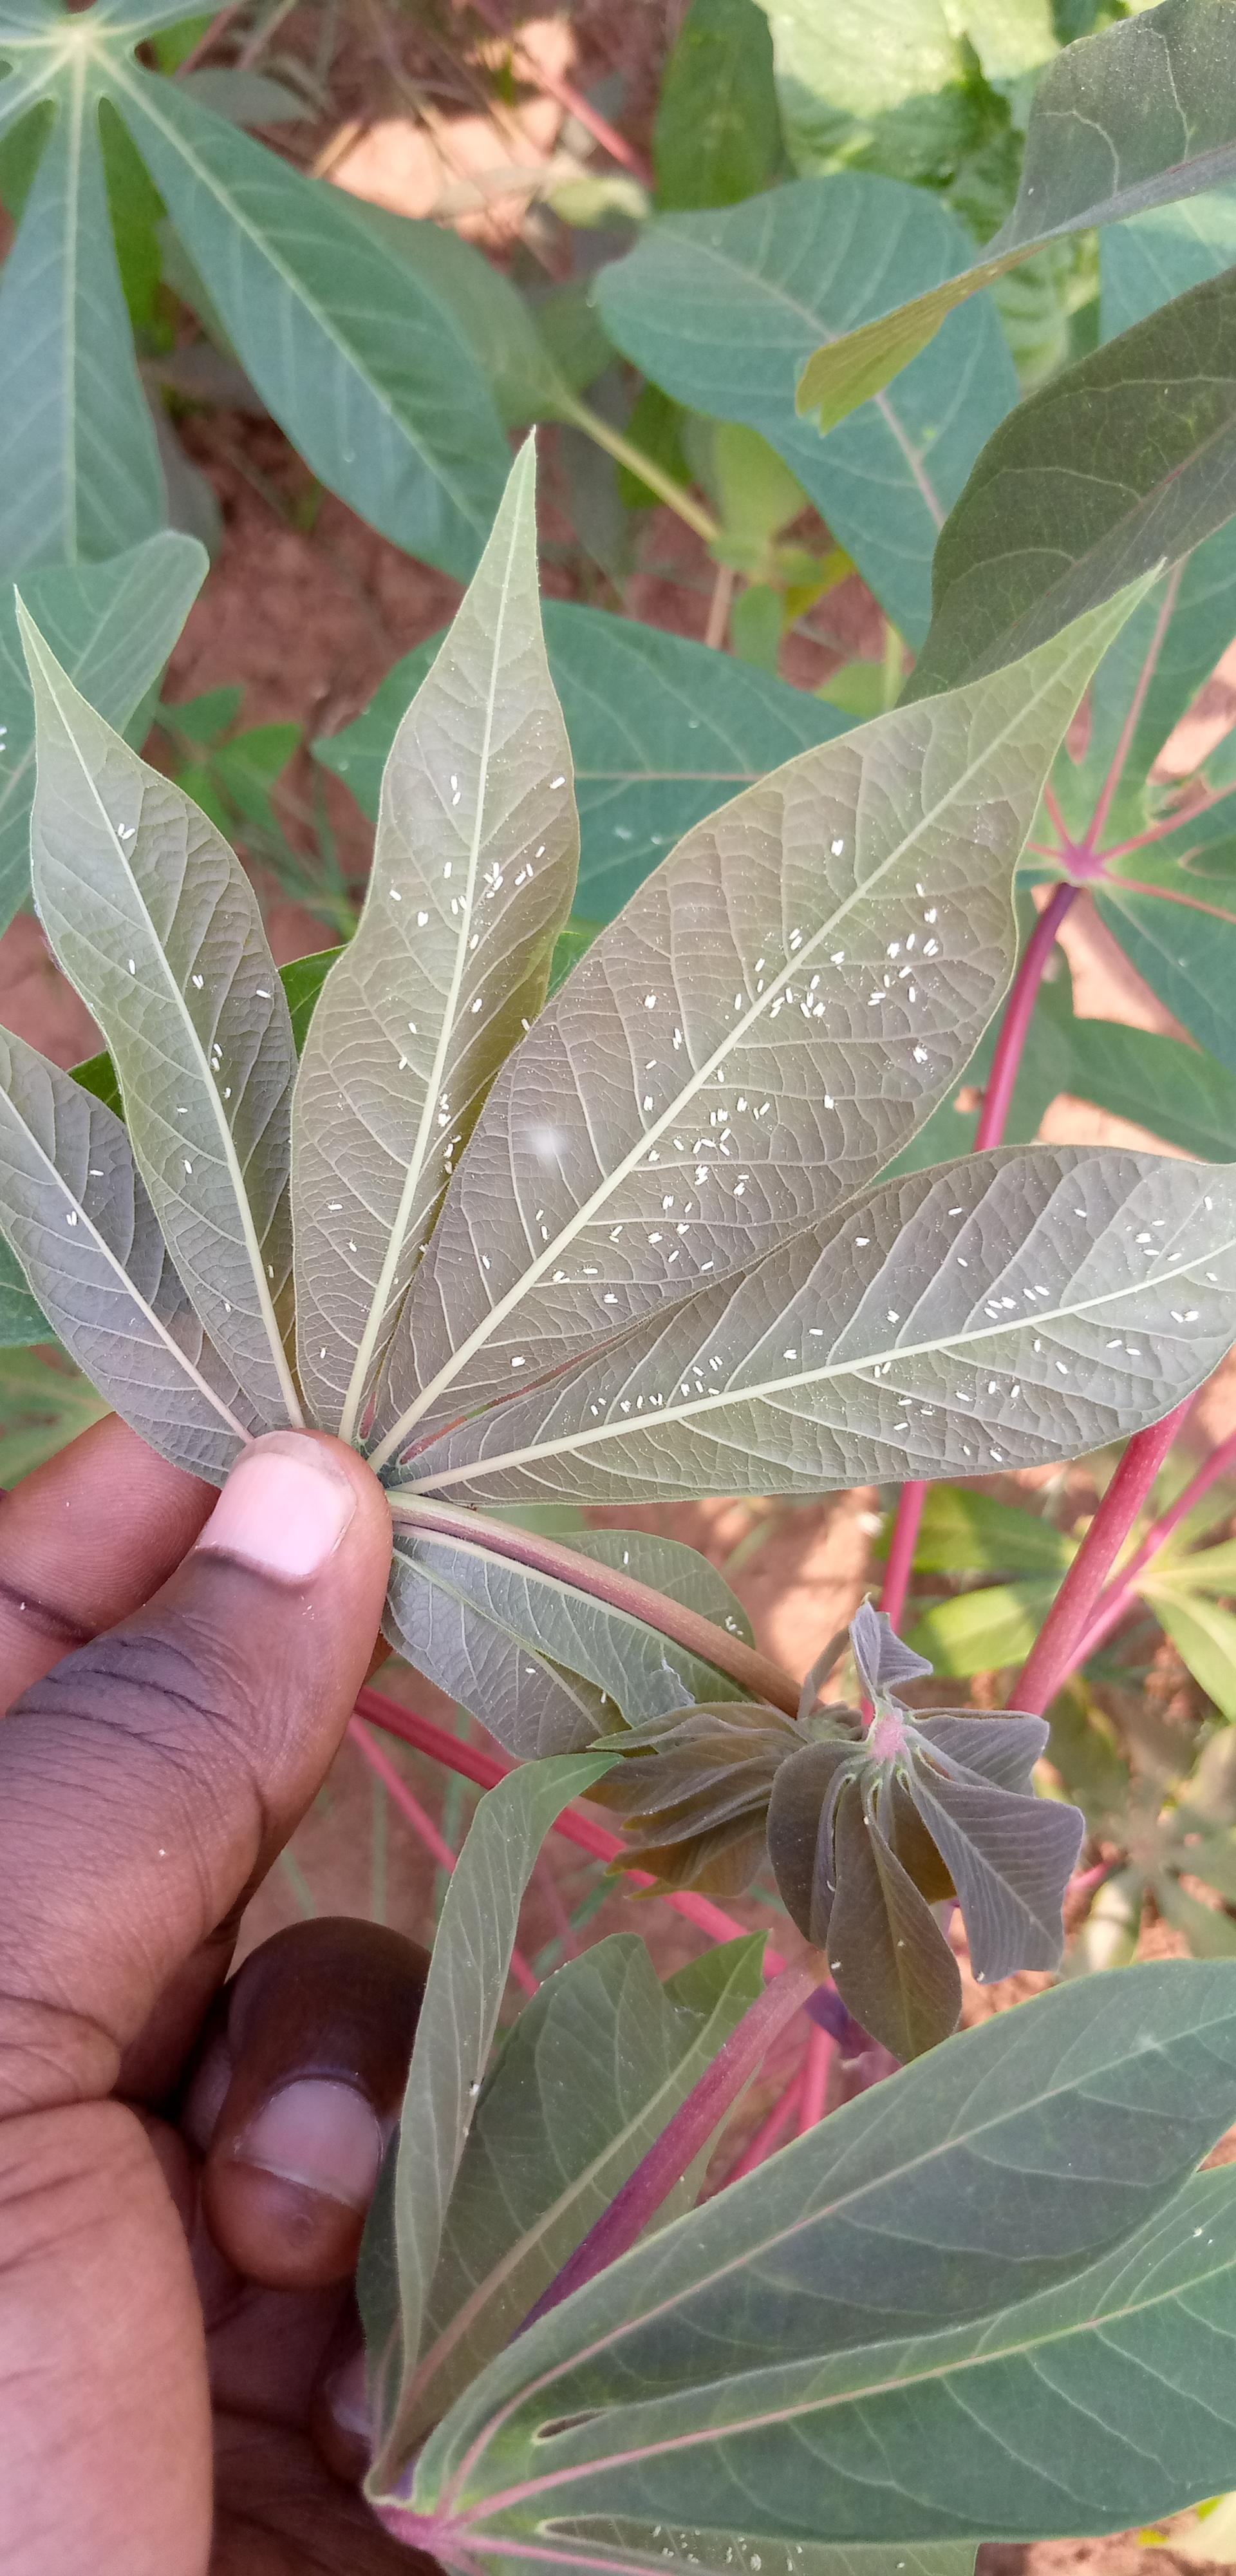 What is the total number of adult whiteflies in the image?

211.